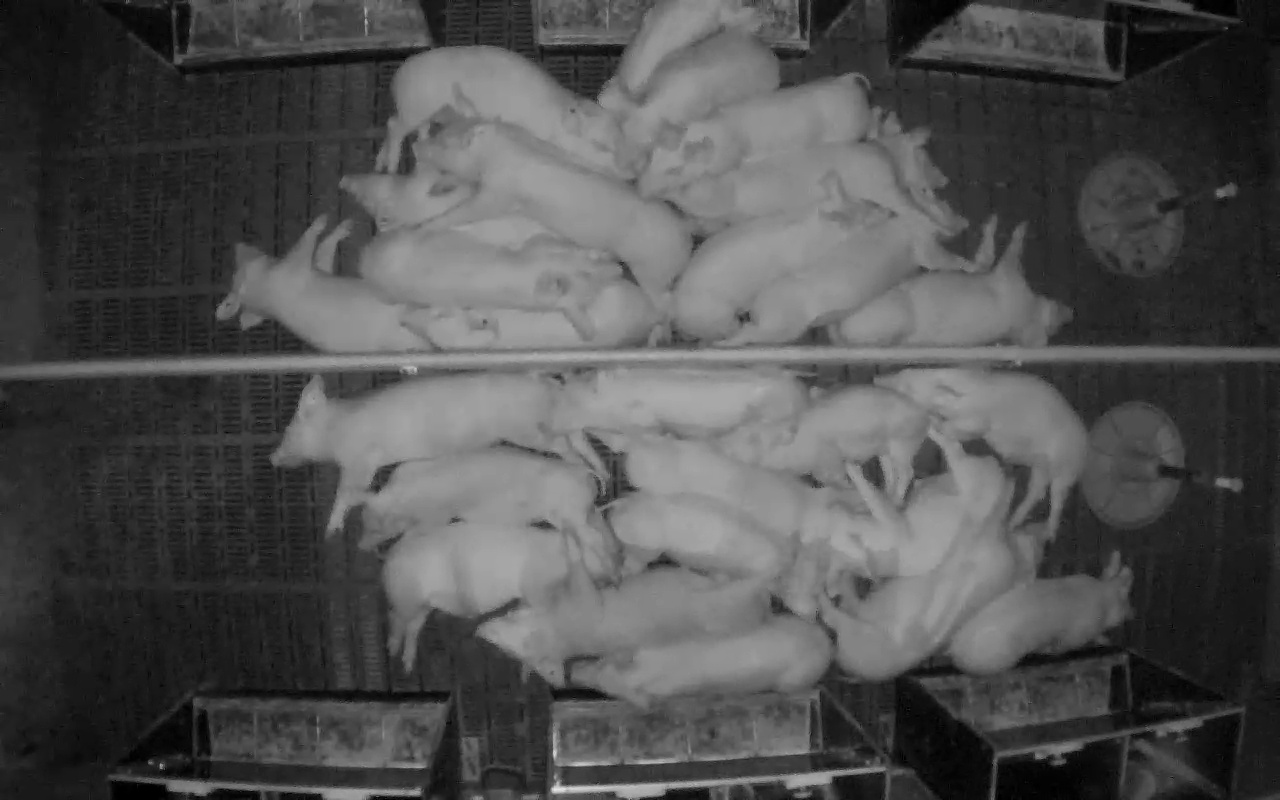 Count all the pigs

27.